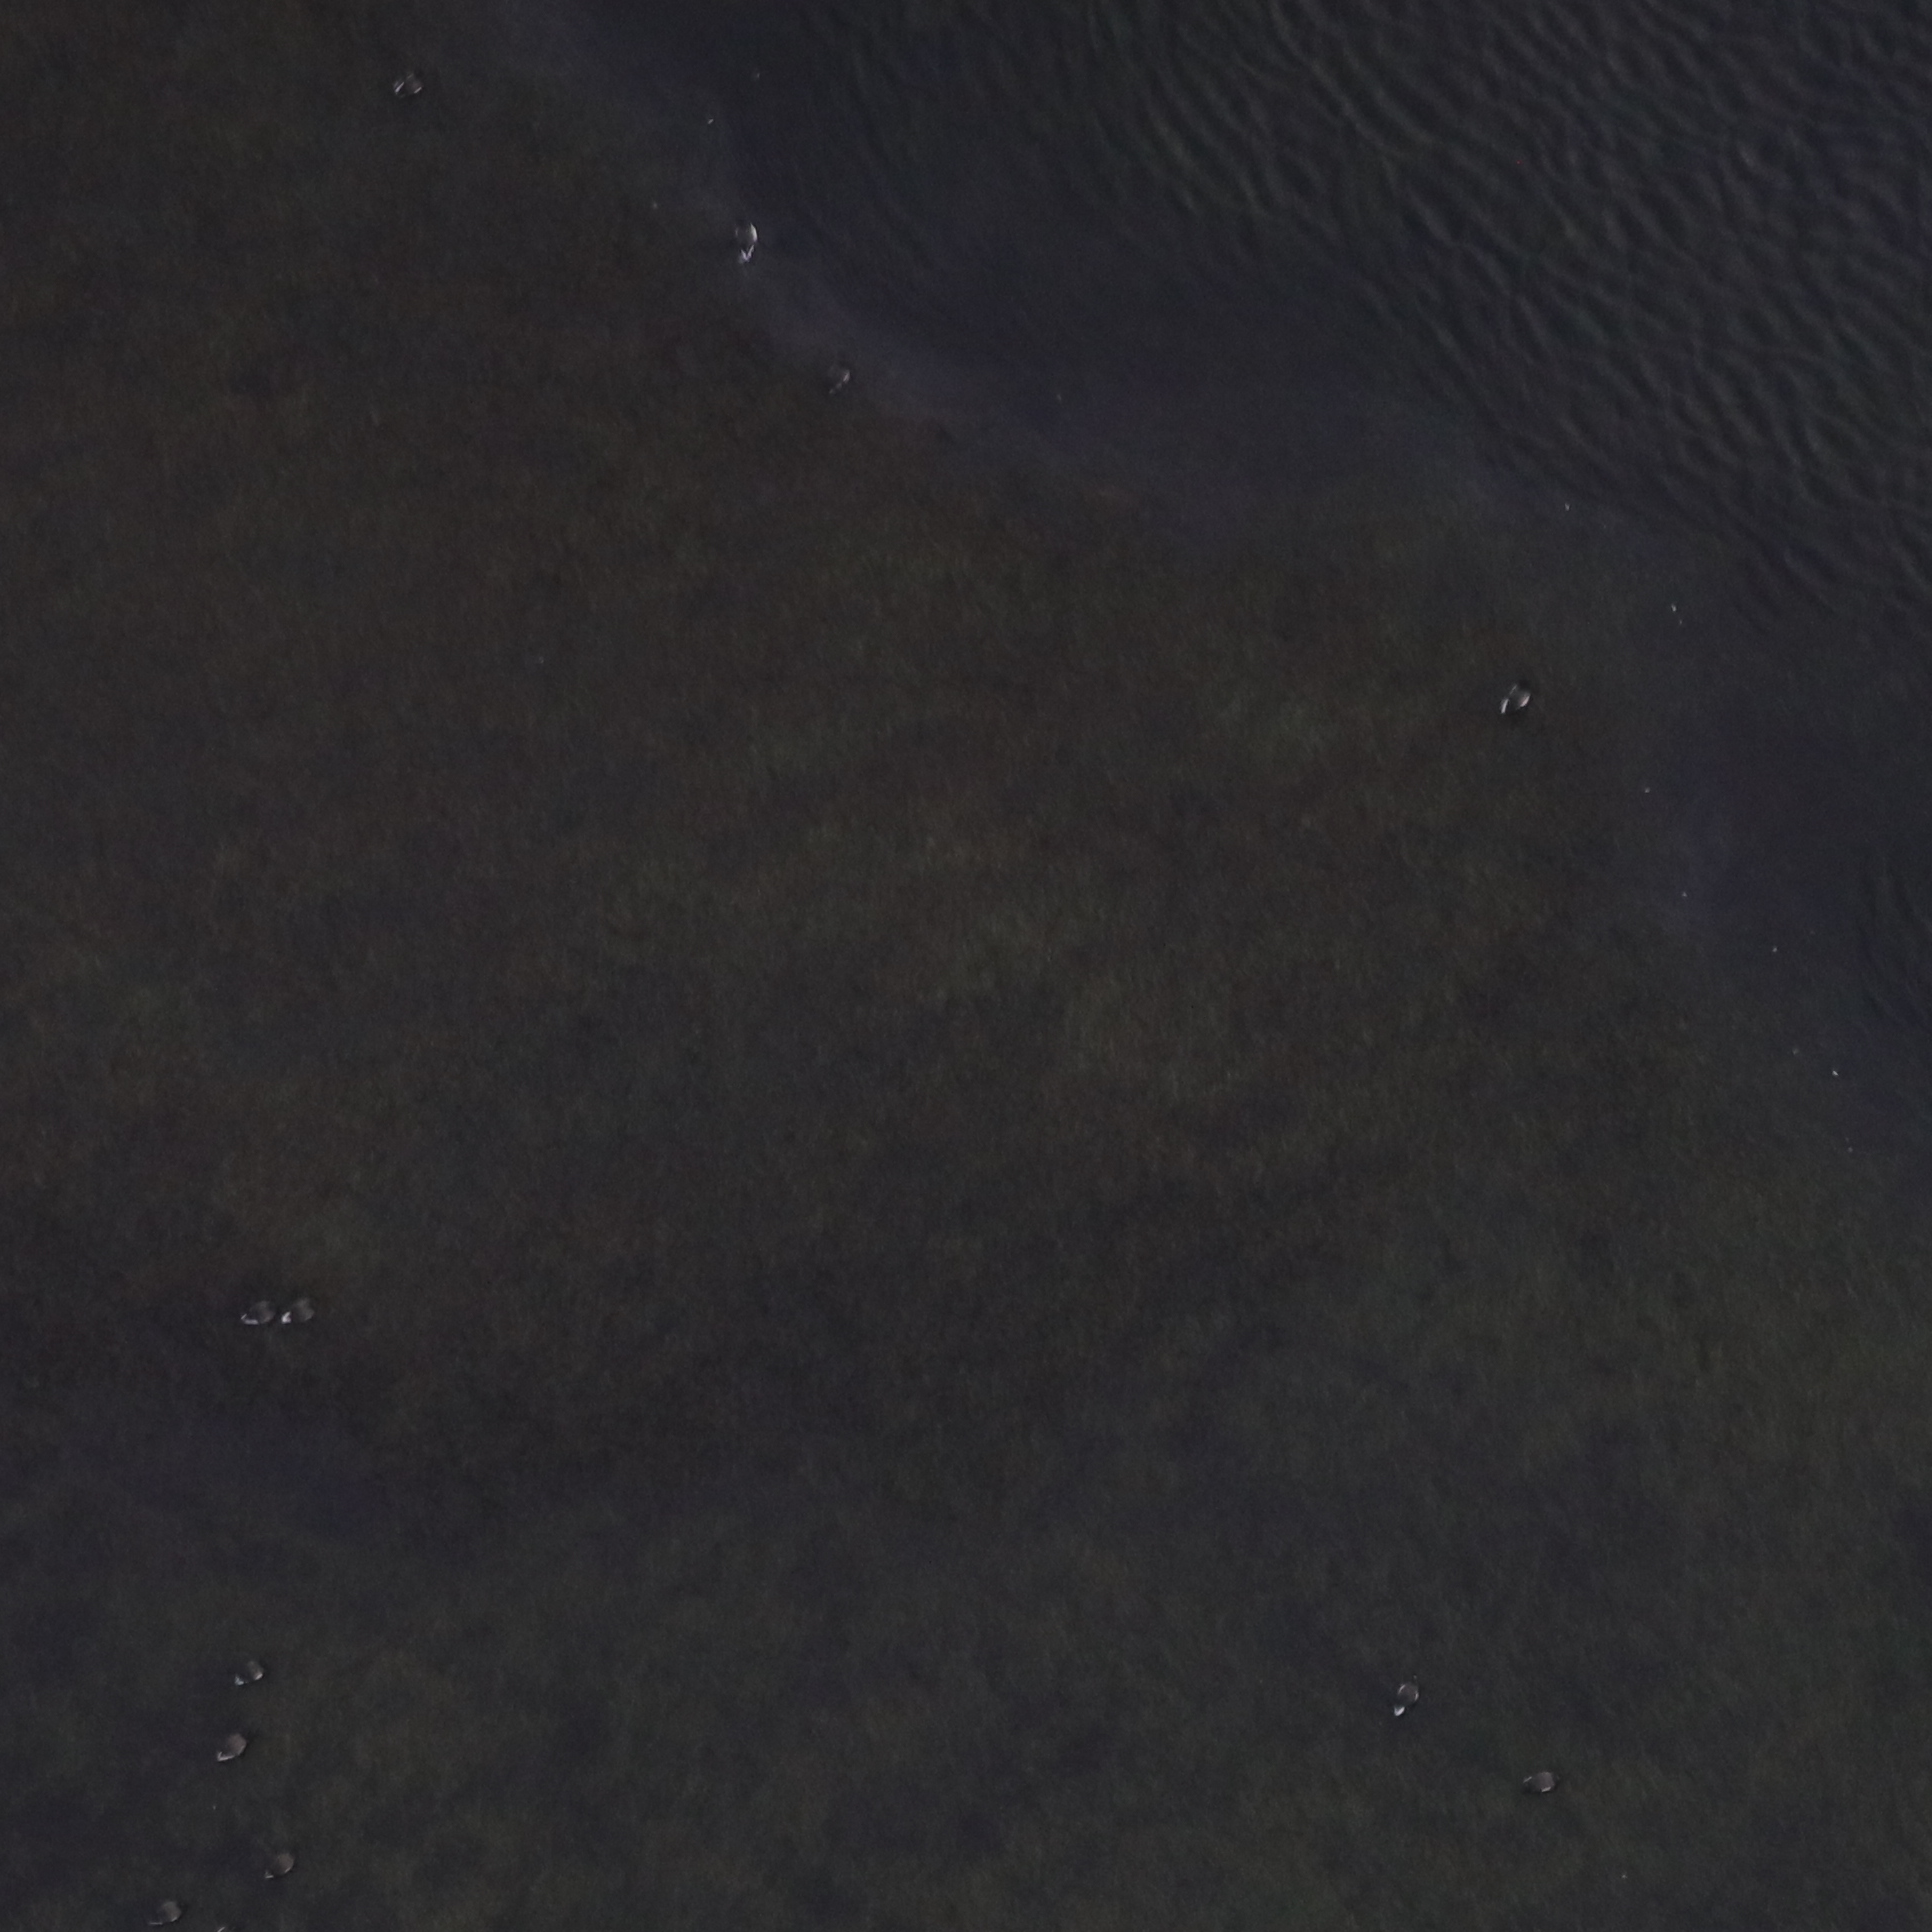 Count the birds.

12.